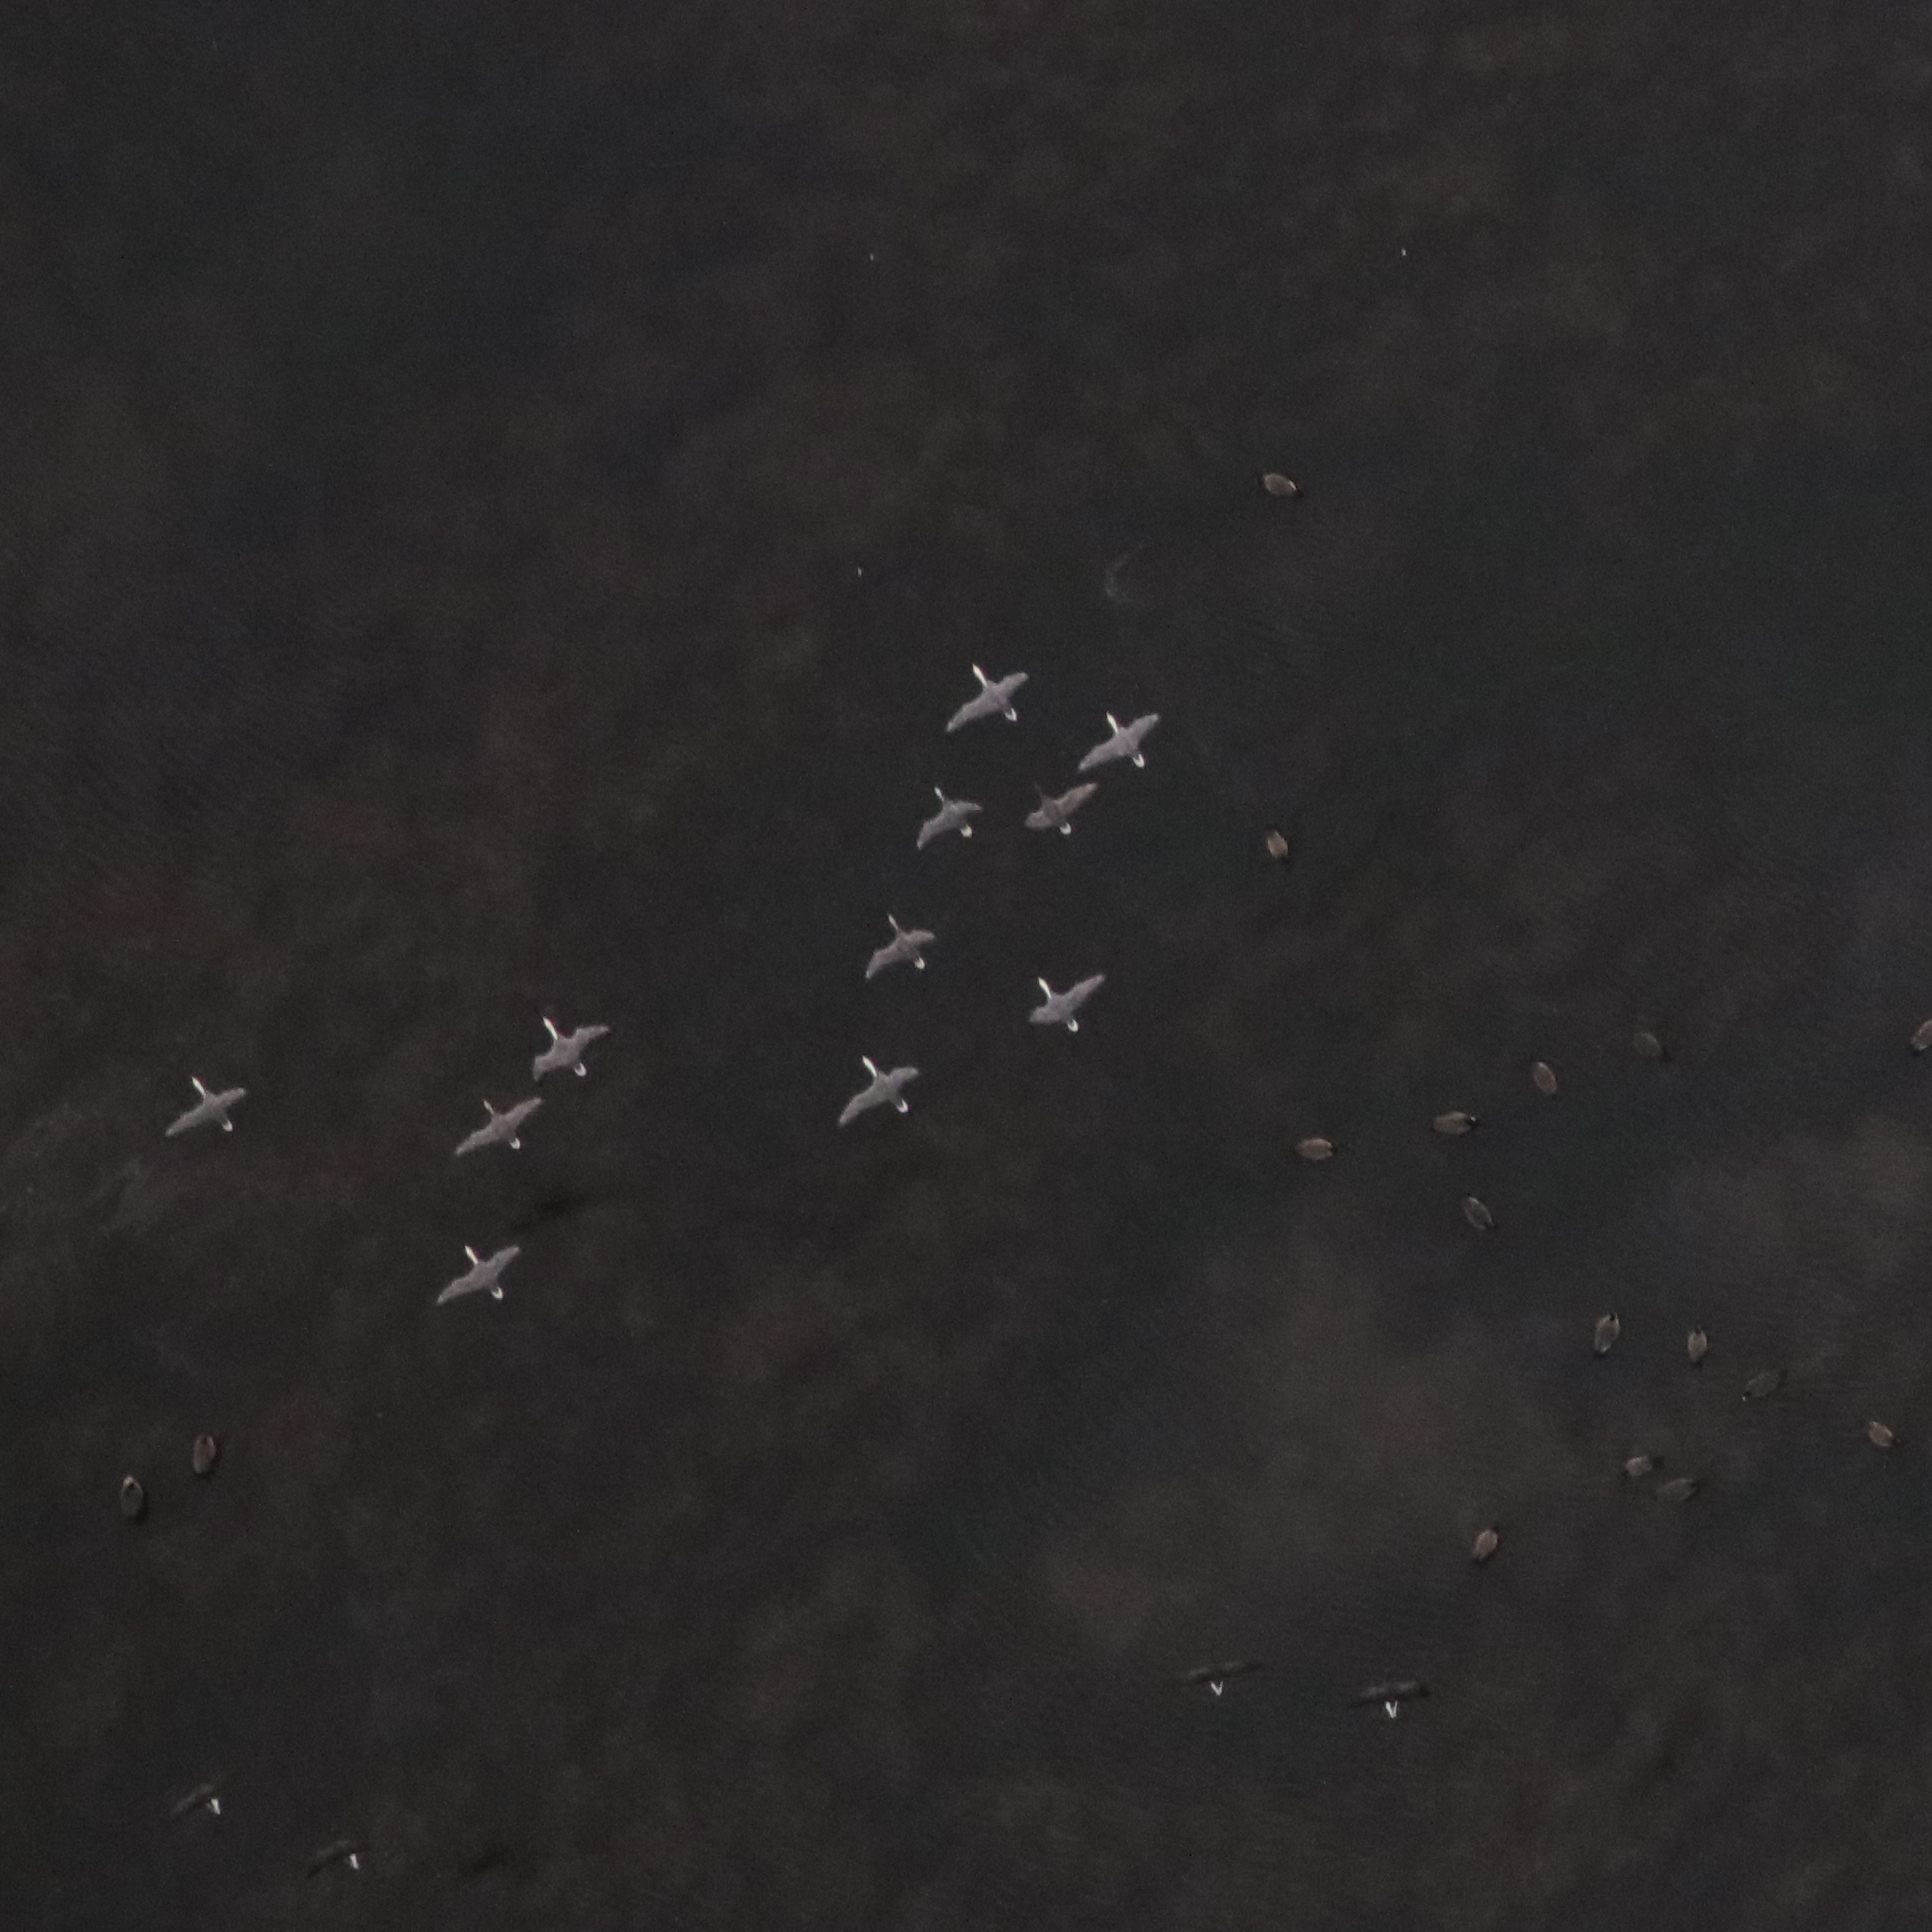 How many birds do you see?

32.